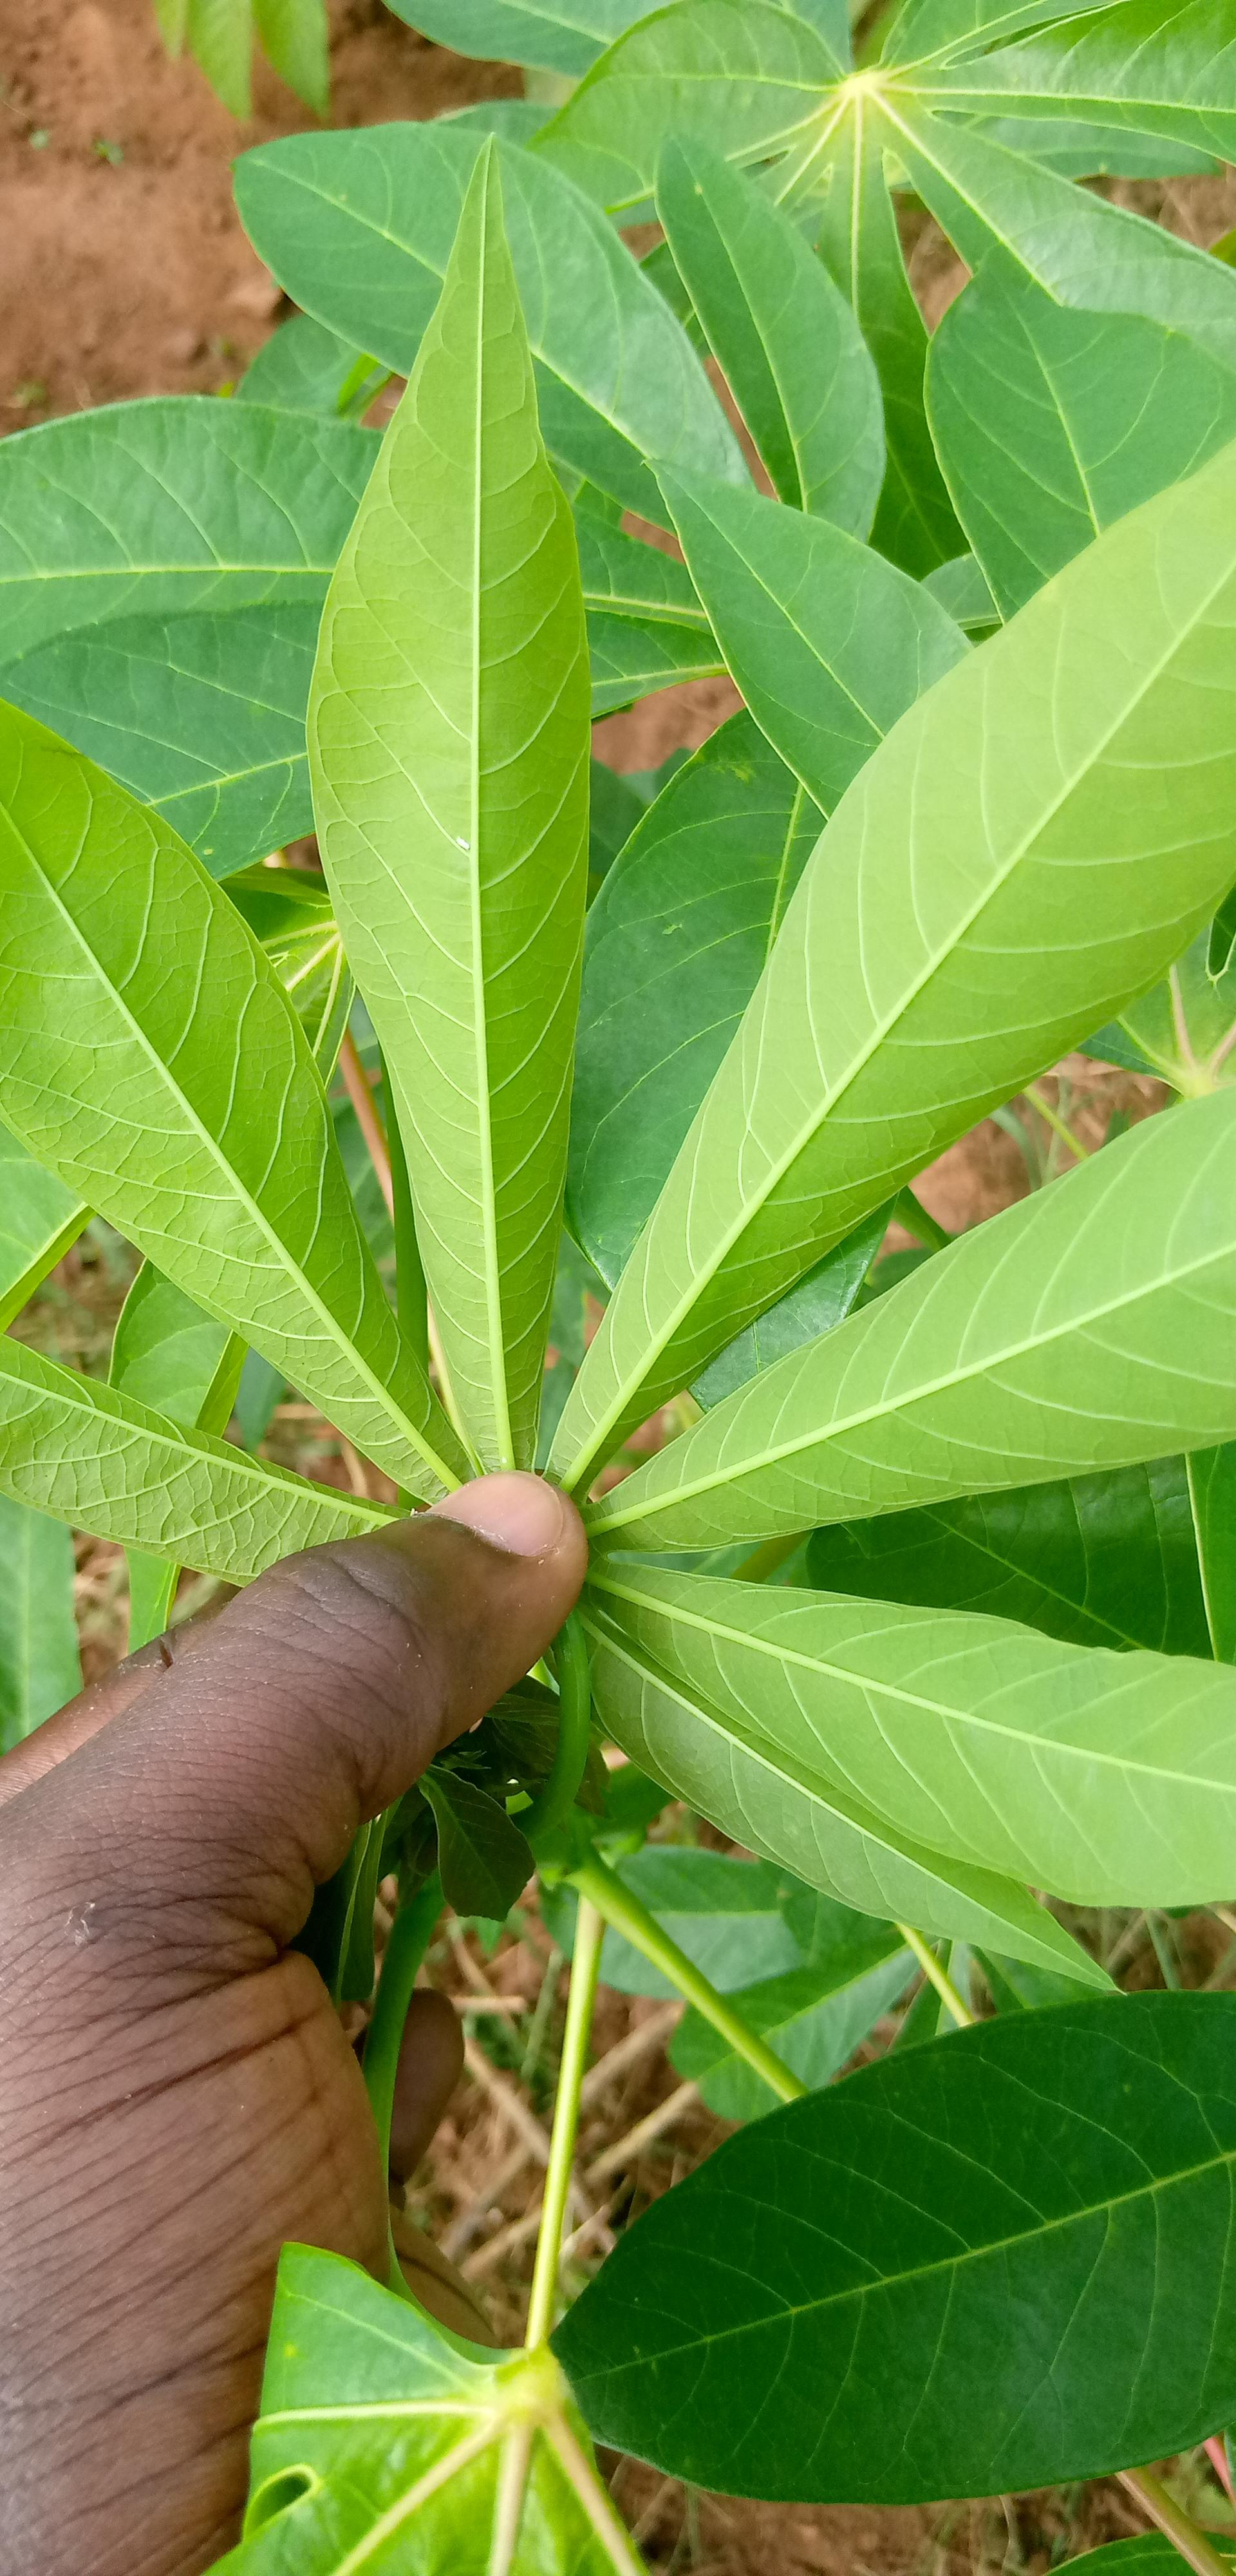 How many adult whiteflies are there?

1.